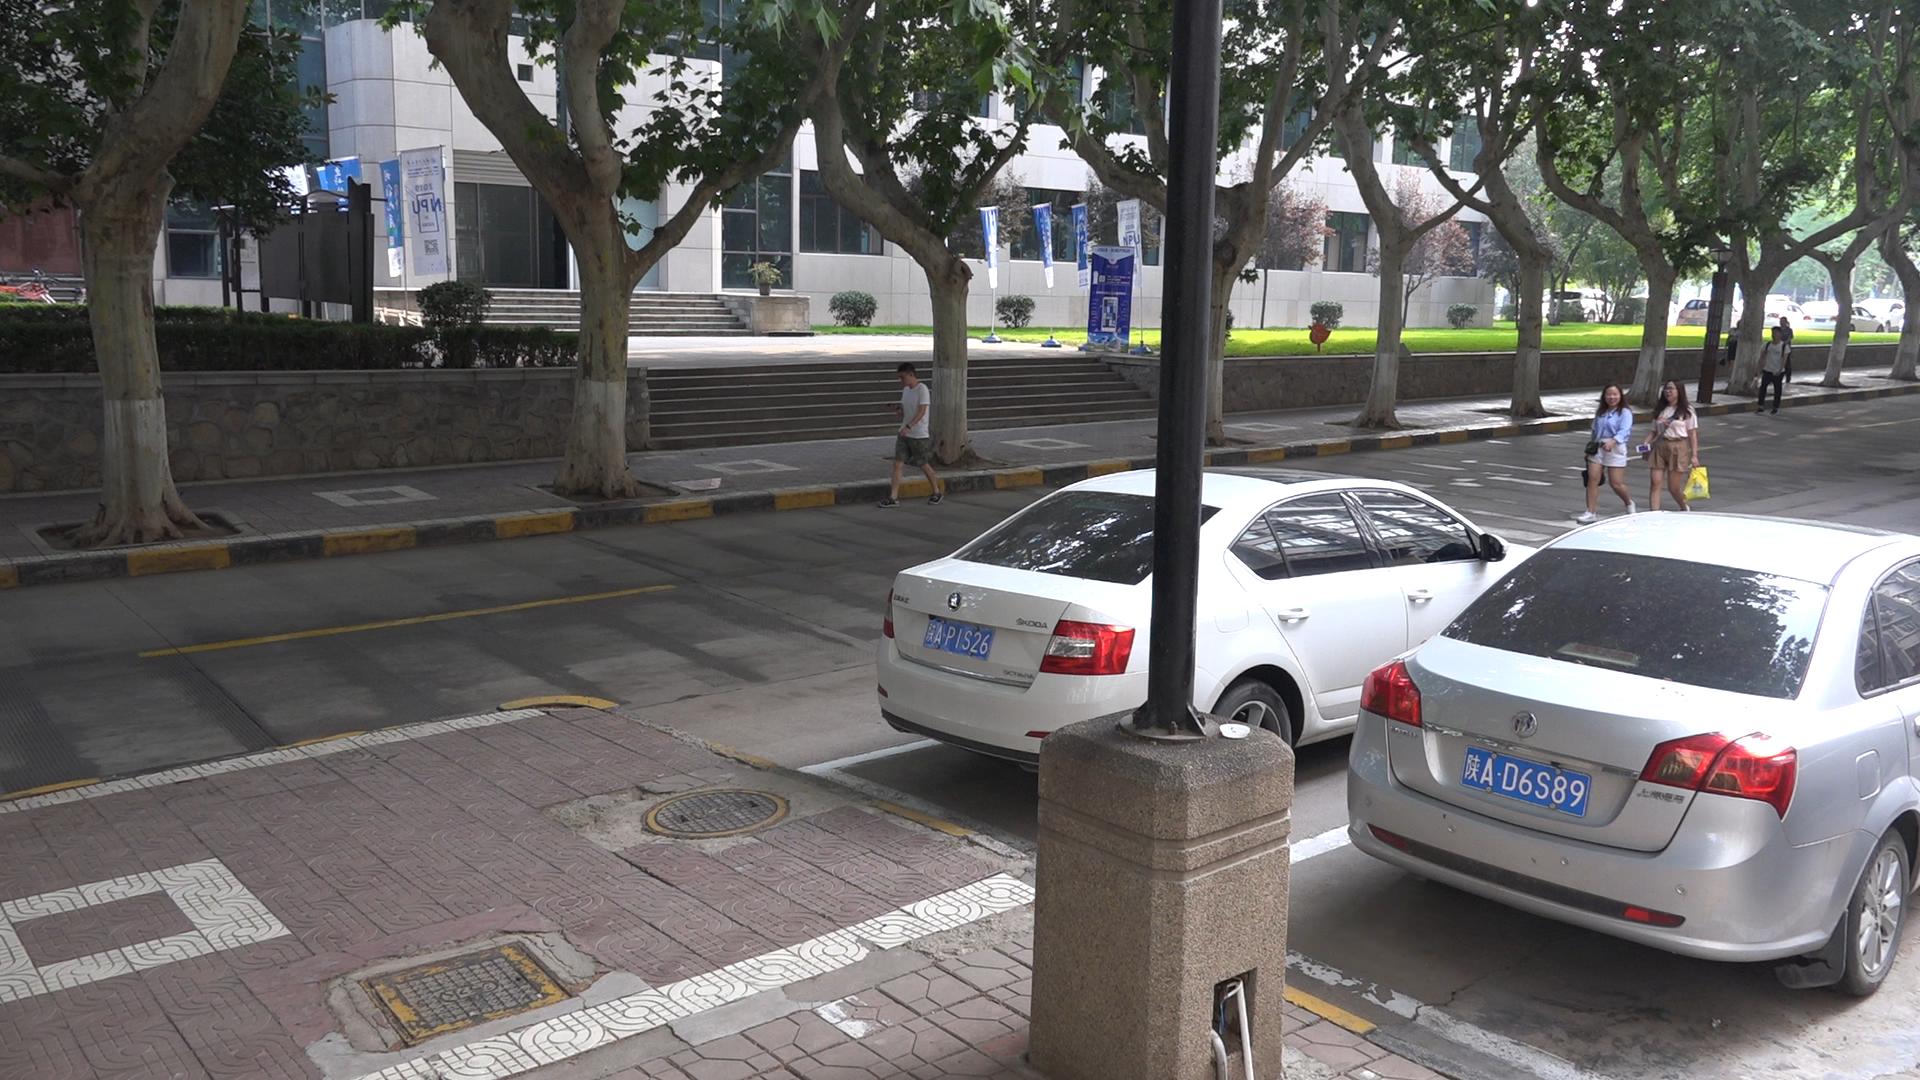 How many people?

6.